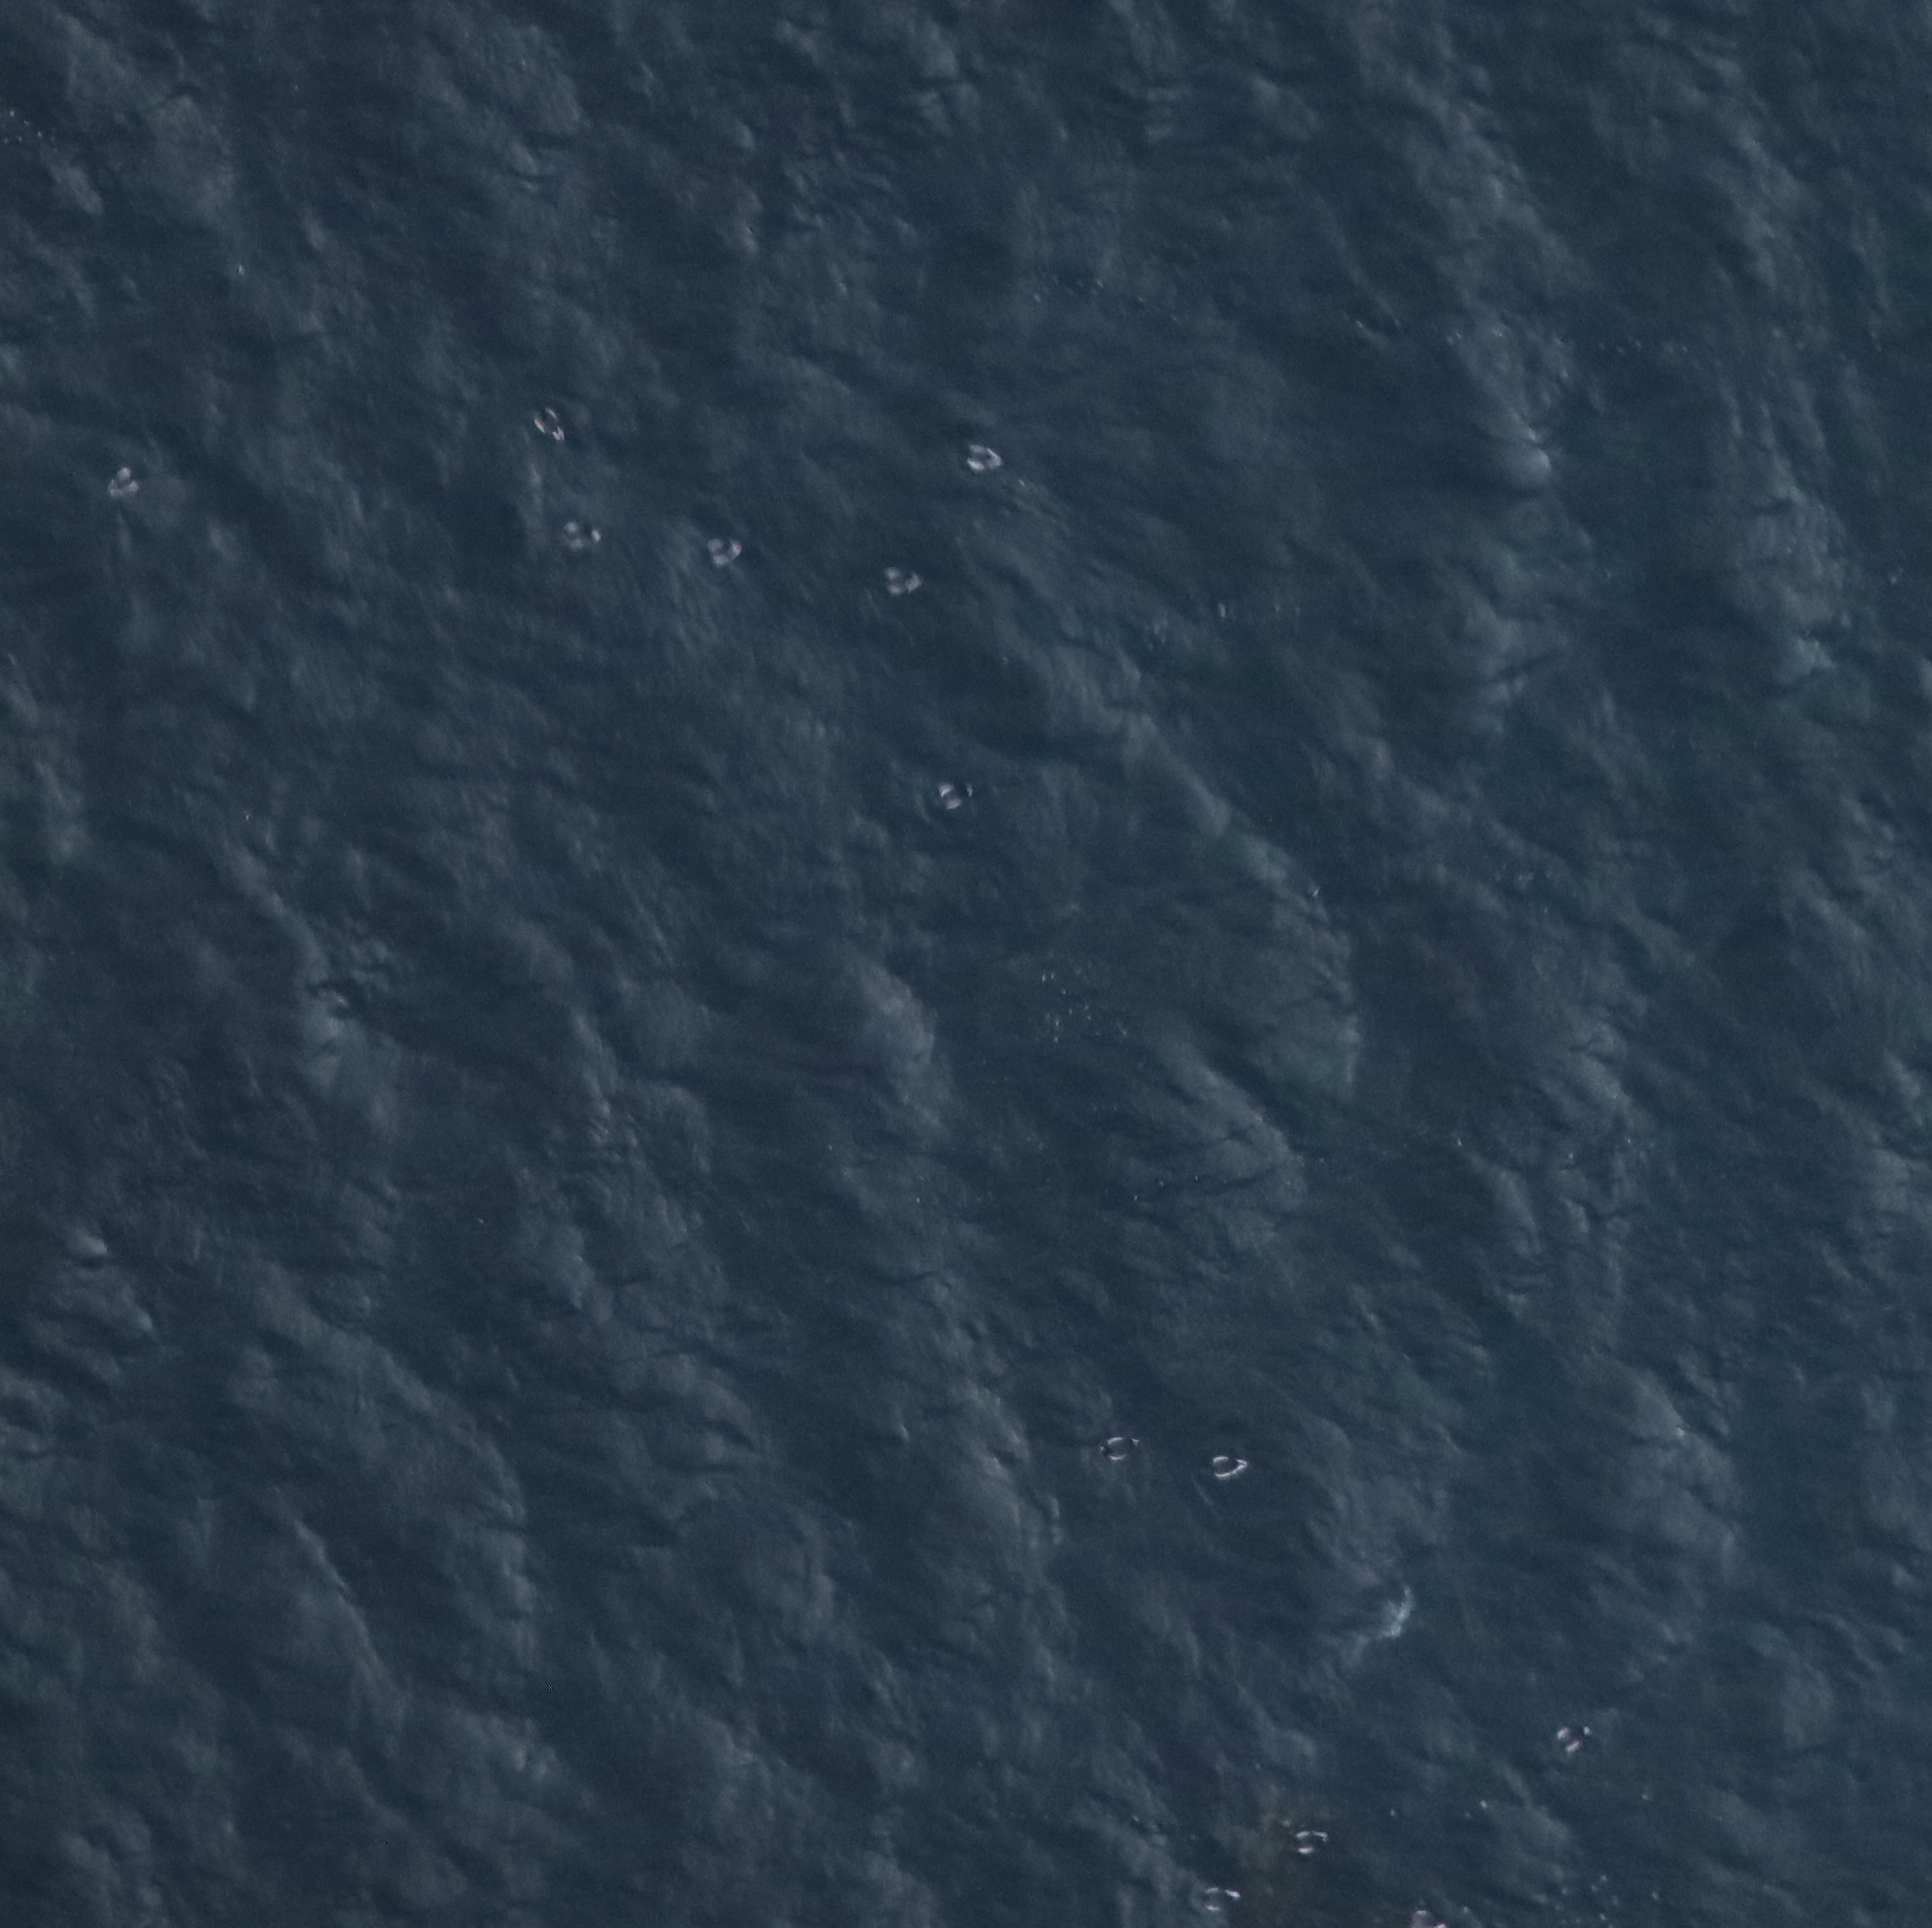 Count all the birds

13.